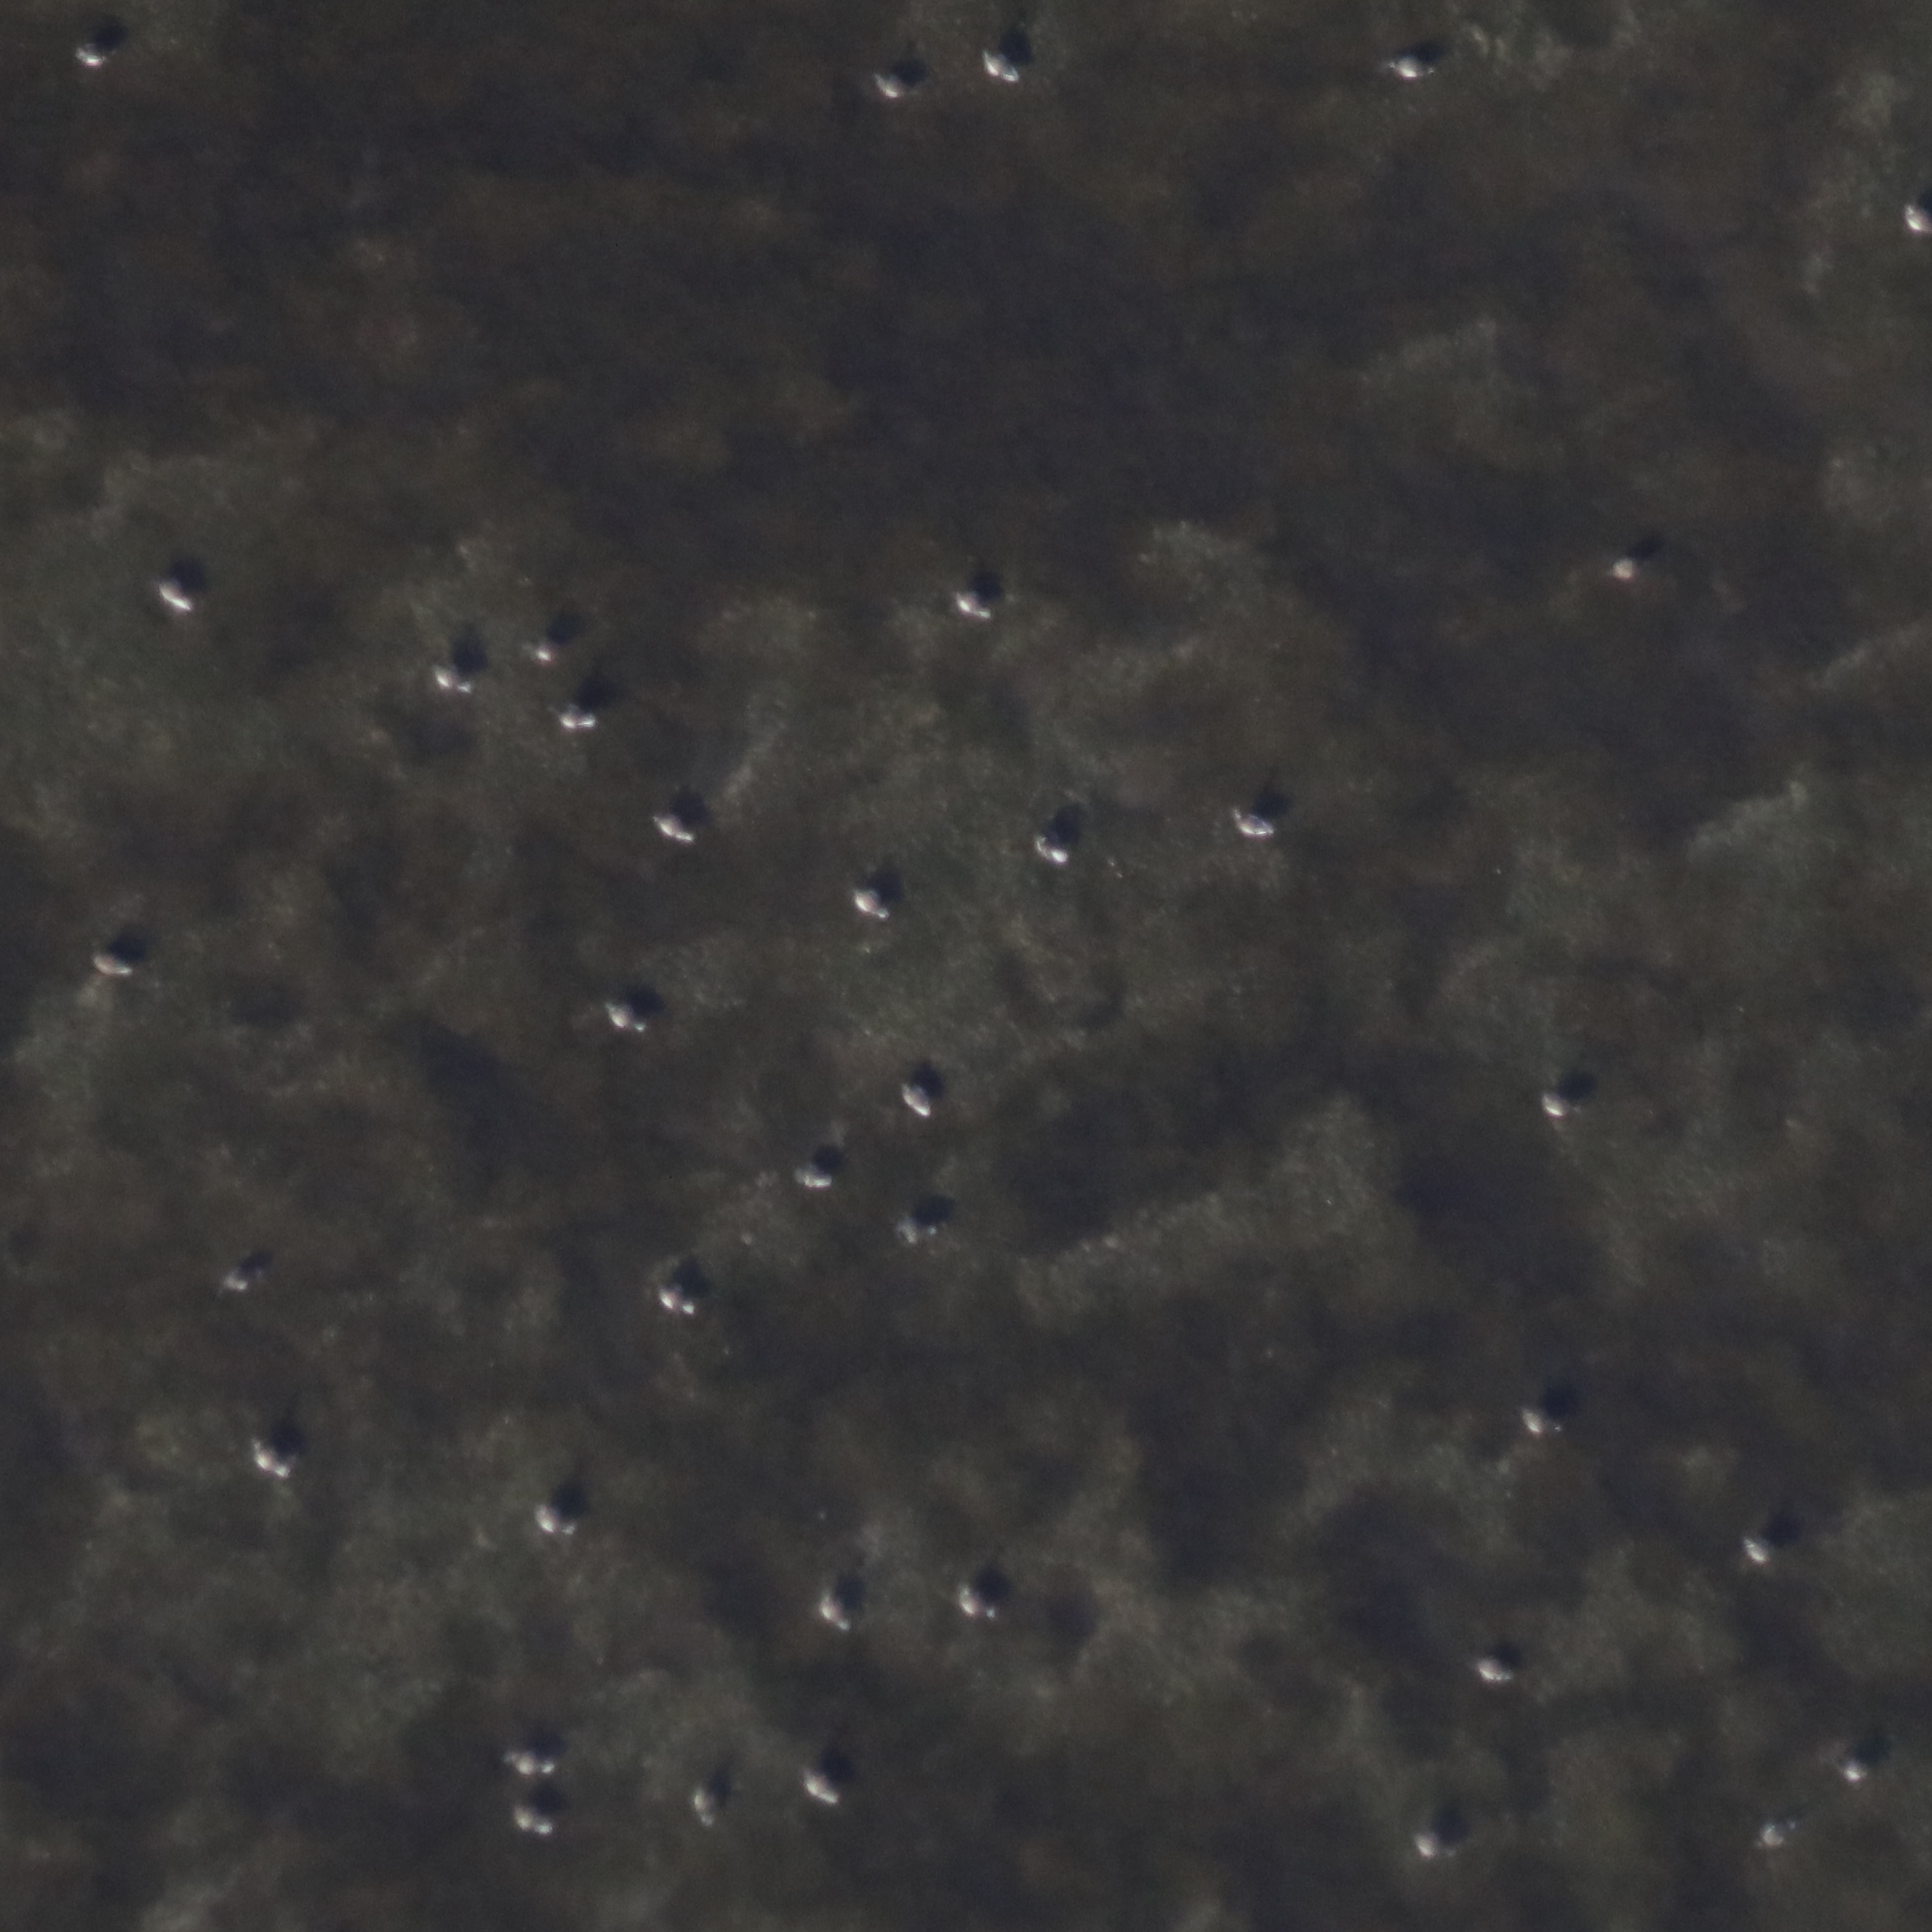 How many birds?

37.